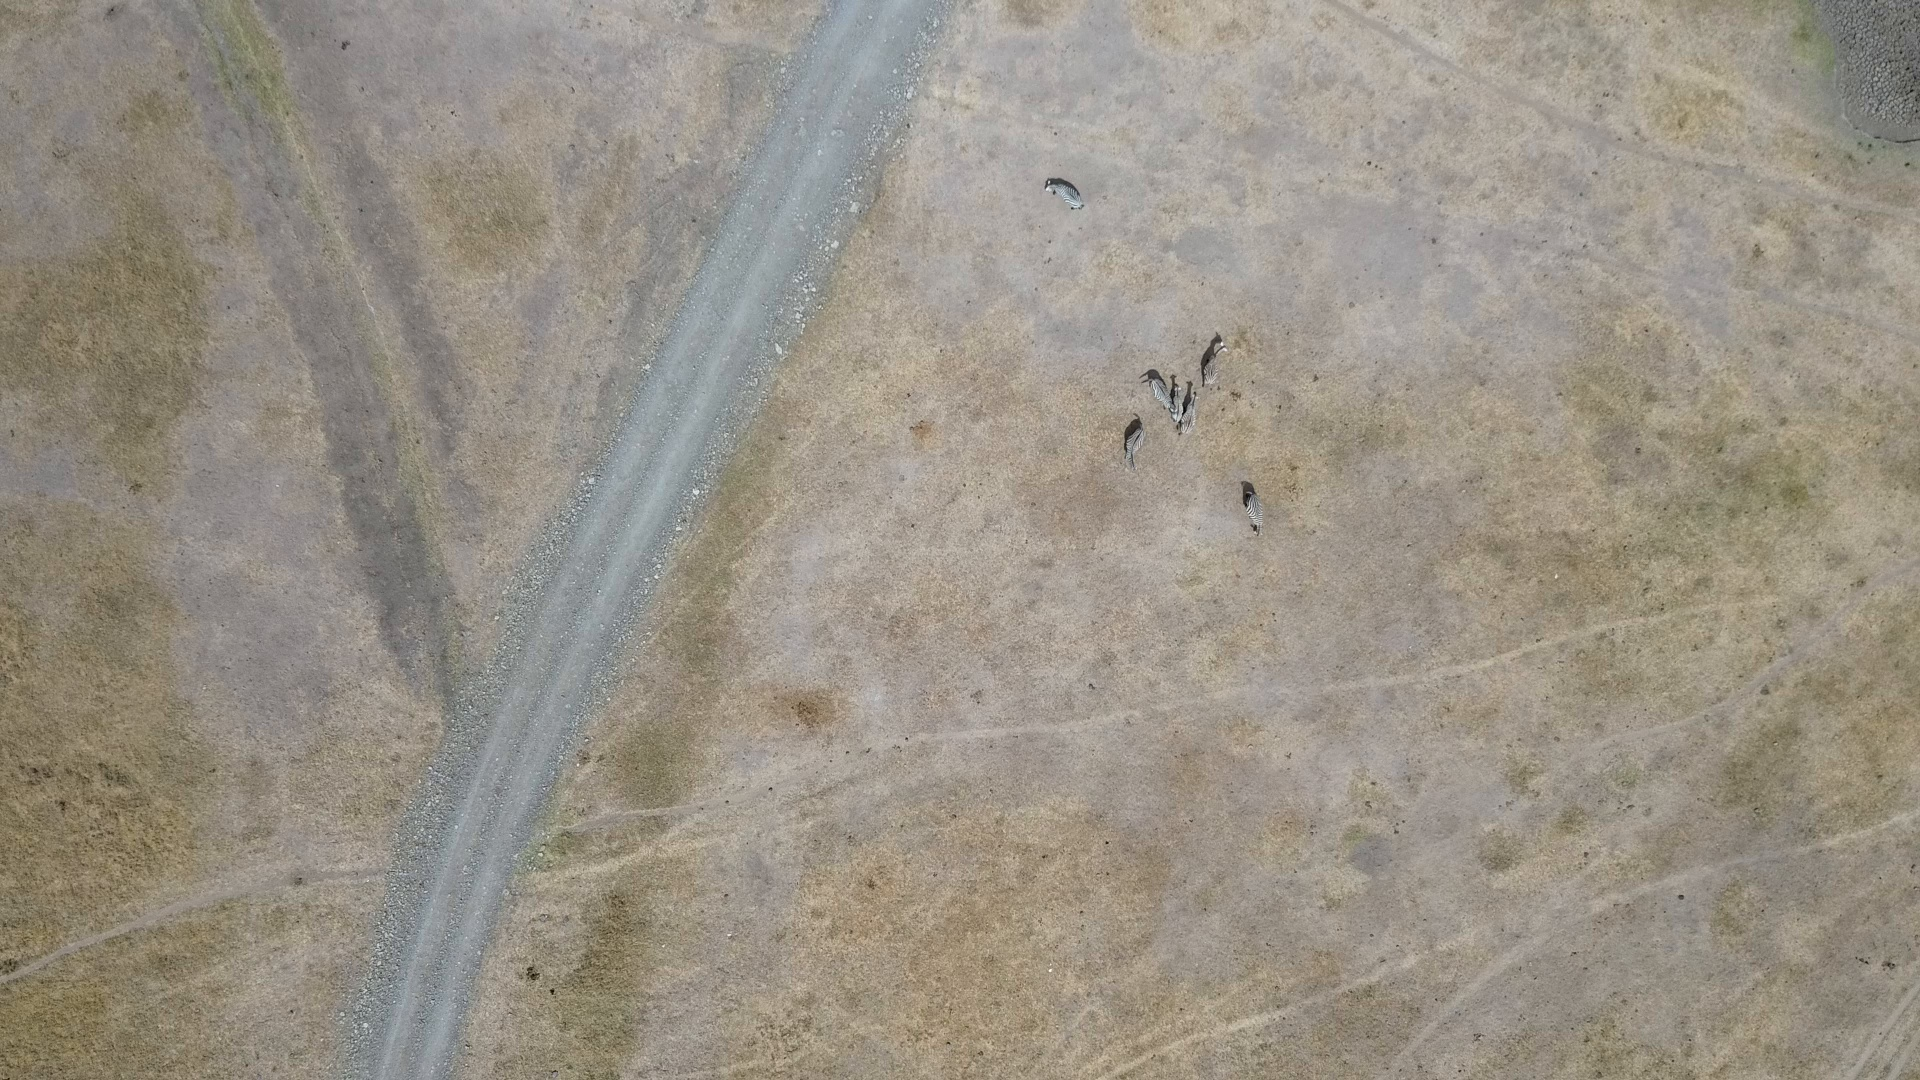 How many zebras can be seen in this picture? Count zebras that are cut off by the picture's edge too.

7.